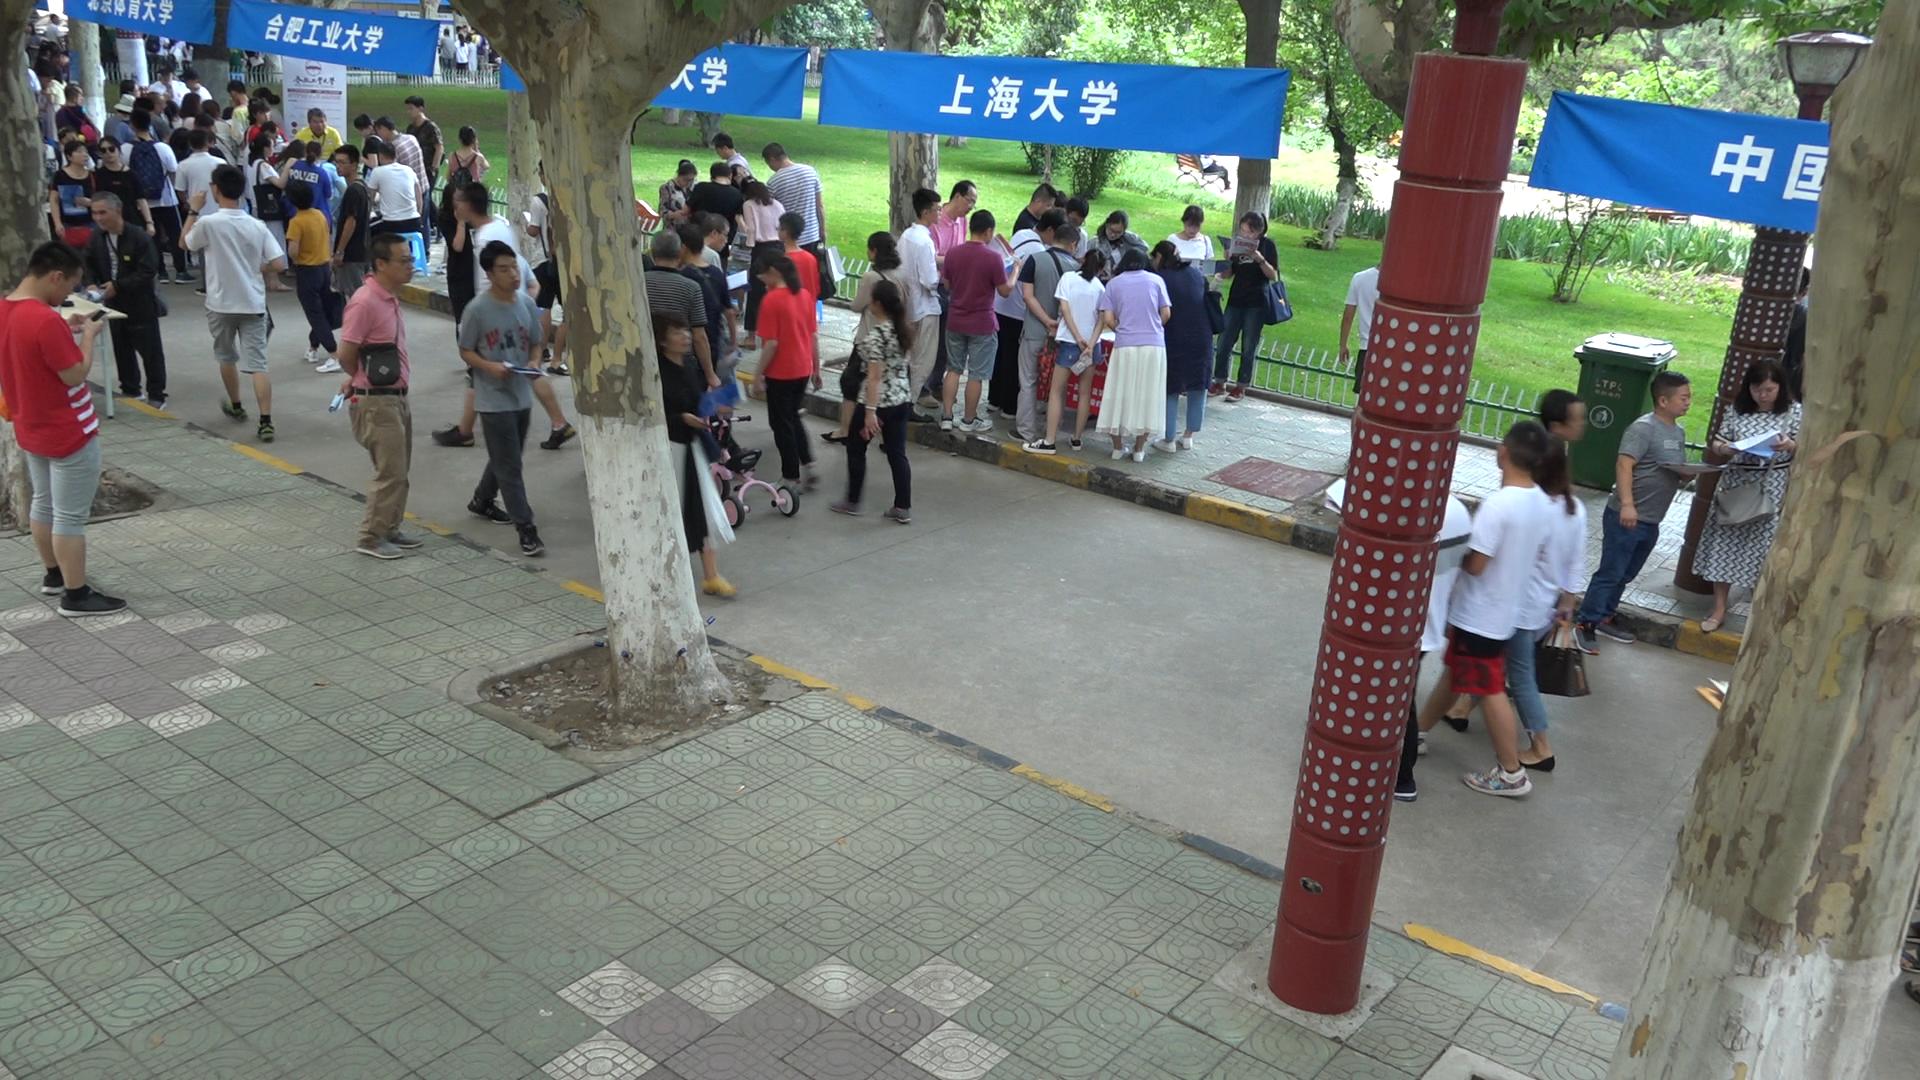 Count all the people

86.